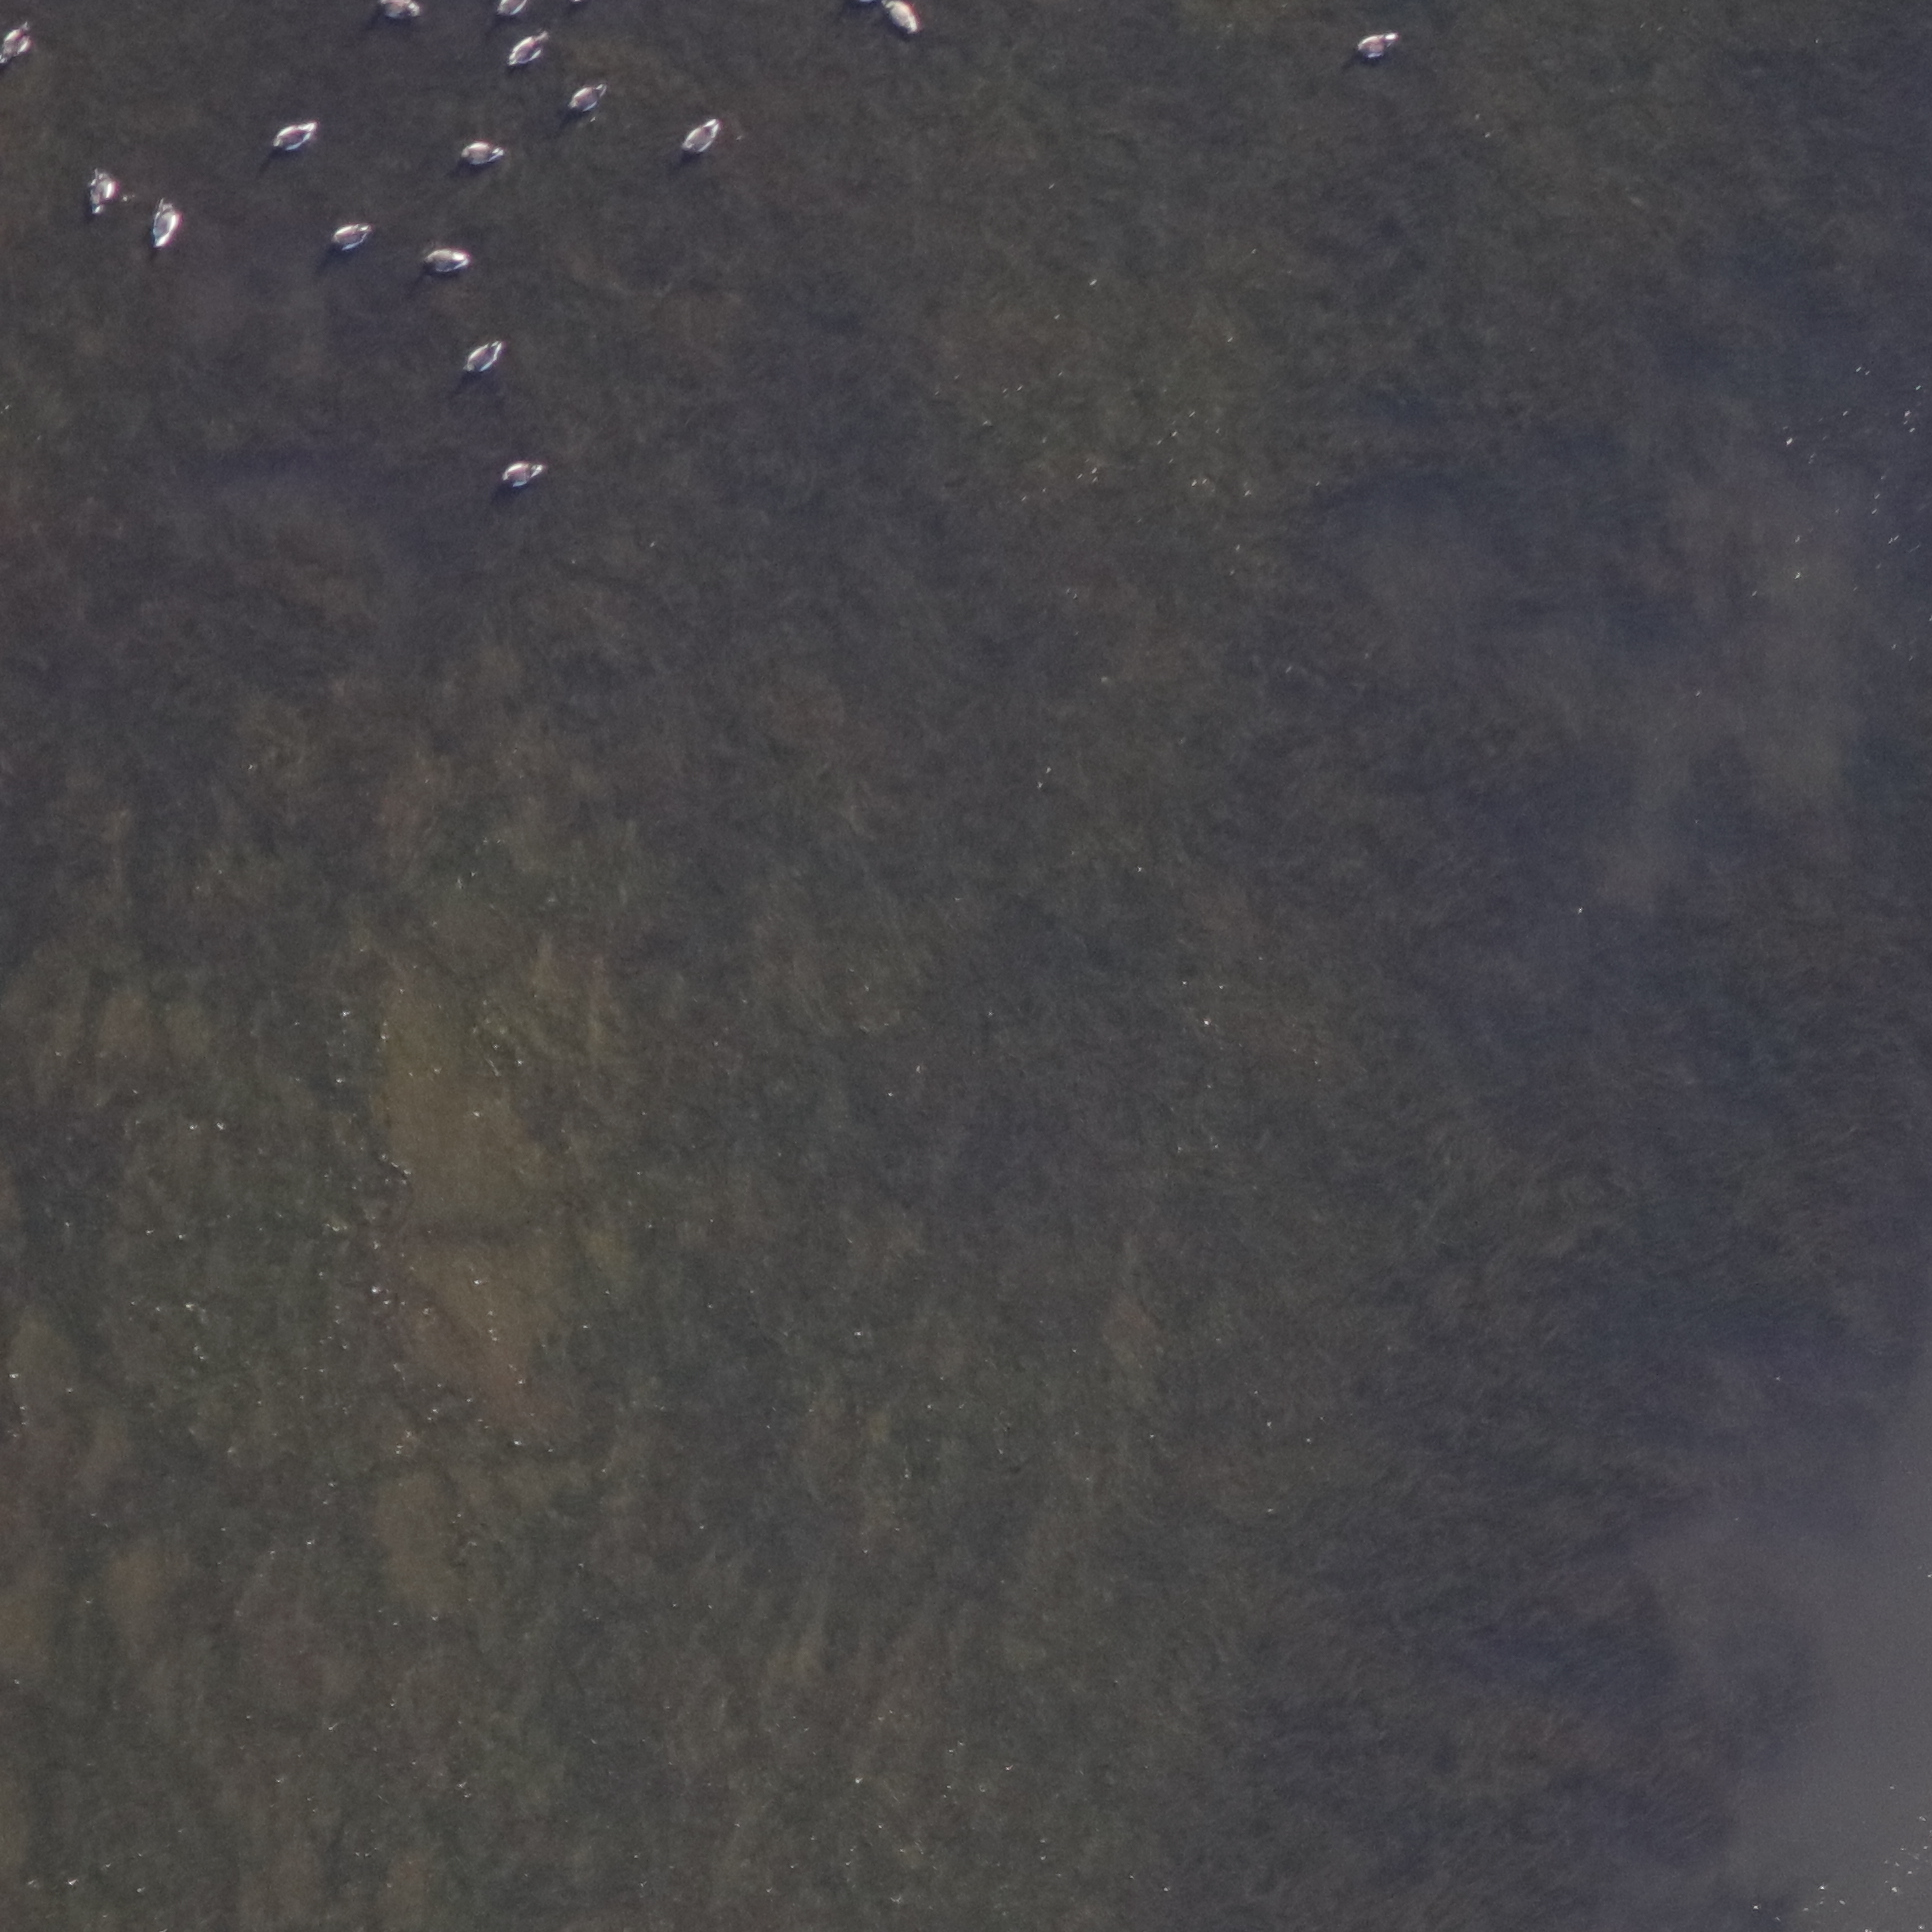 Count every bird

16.